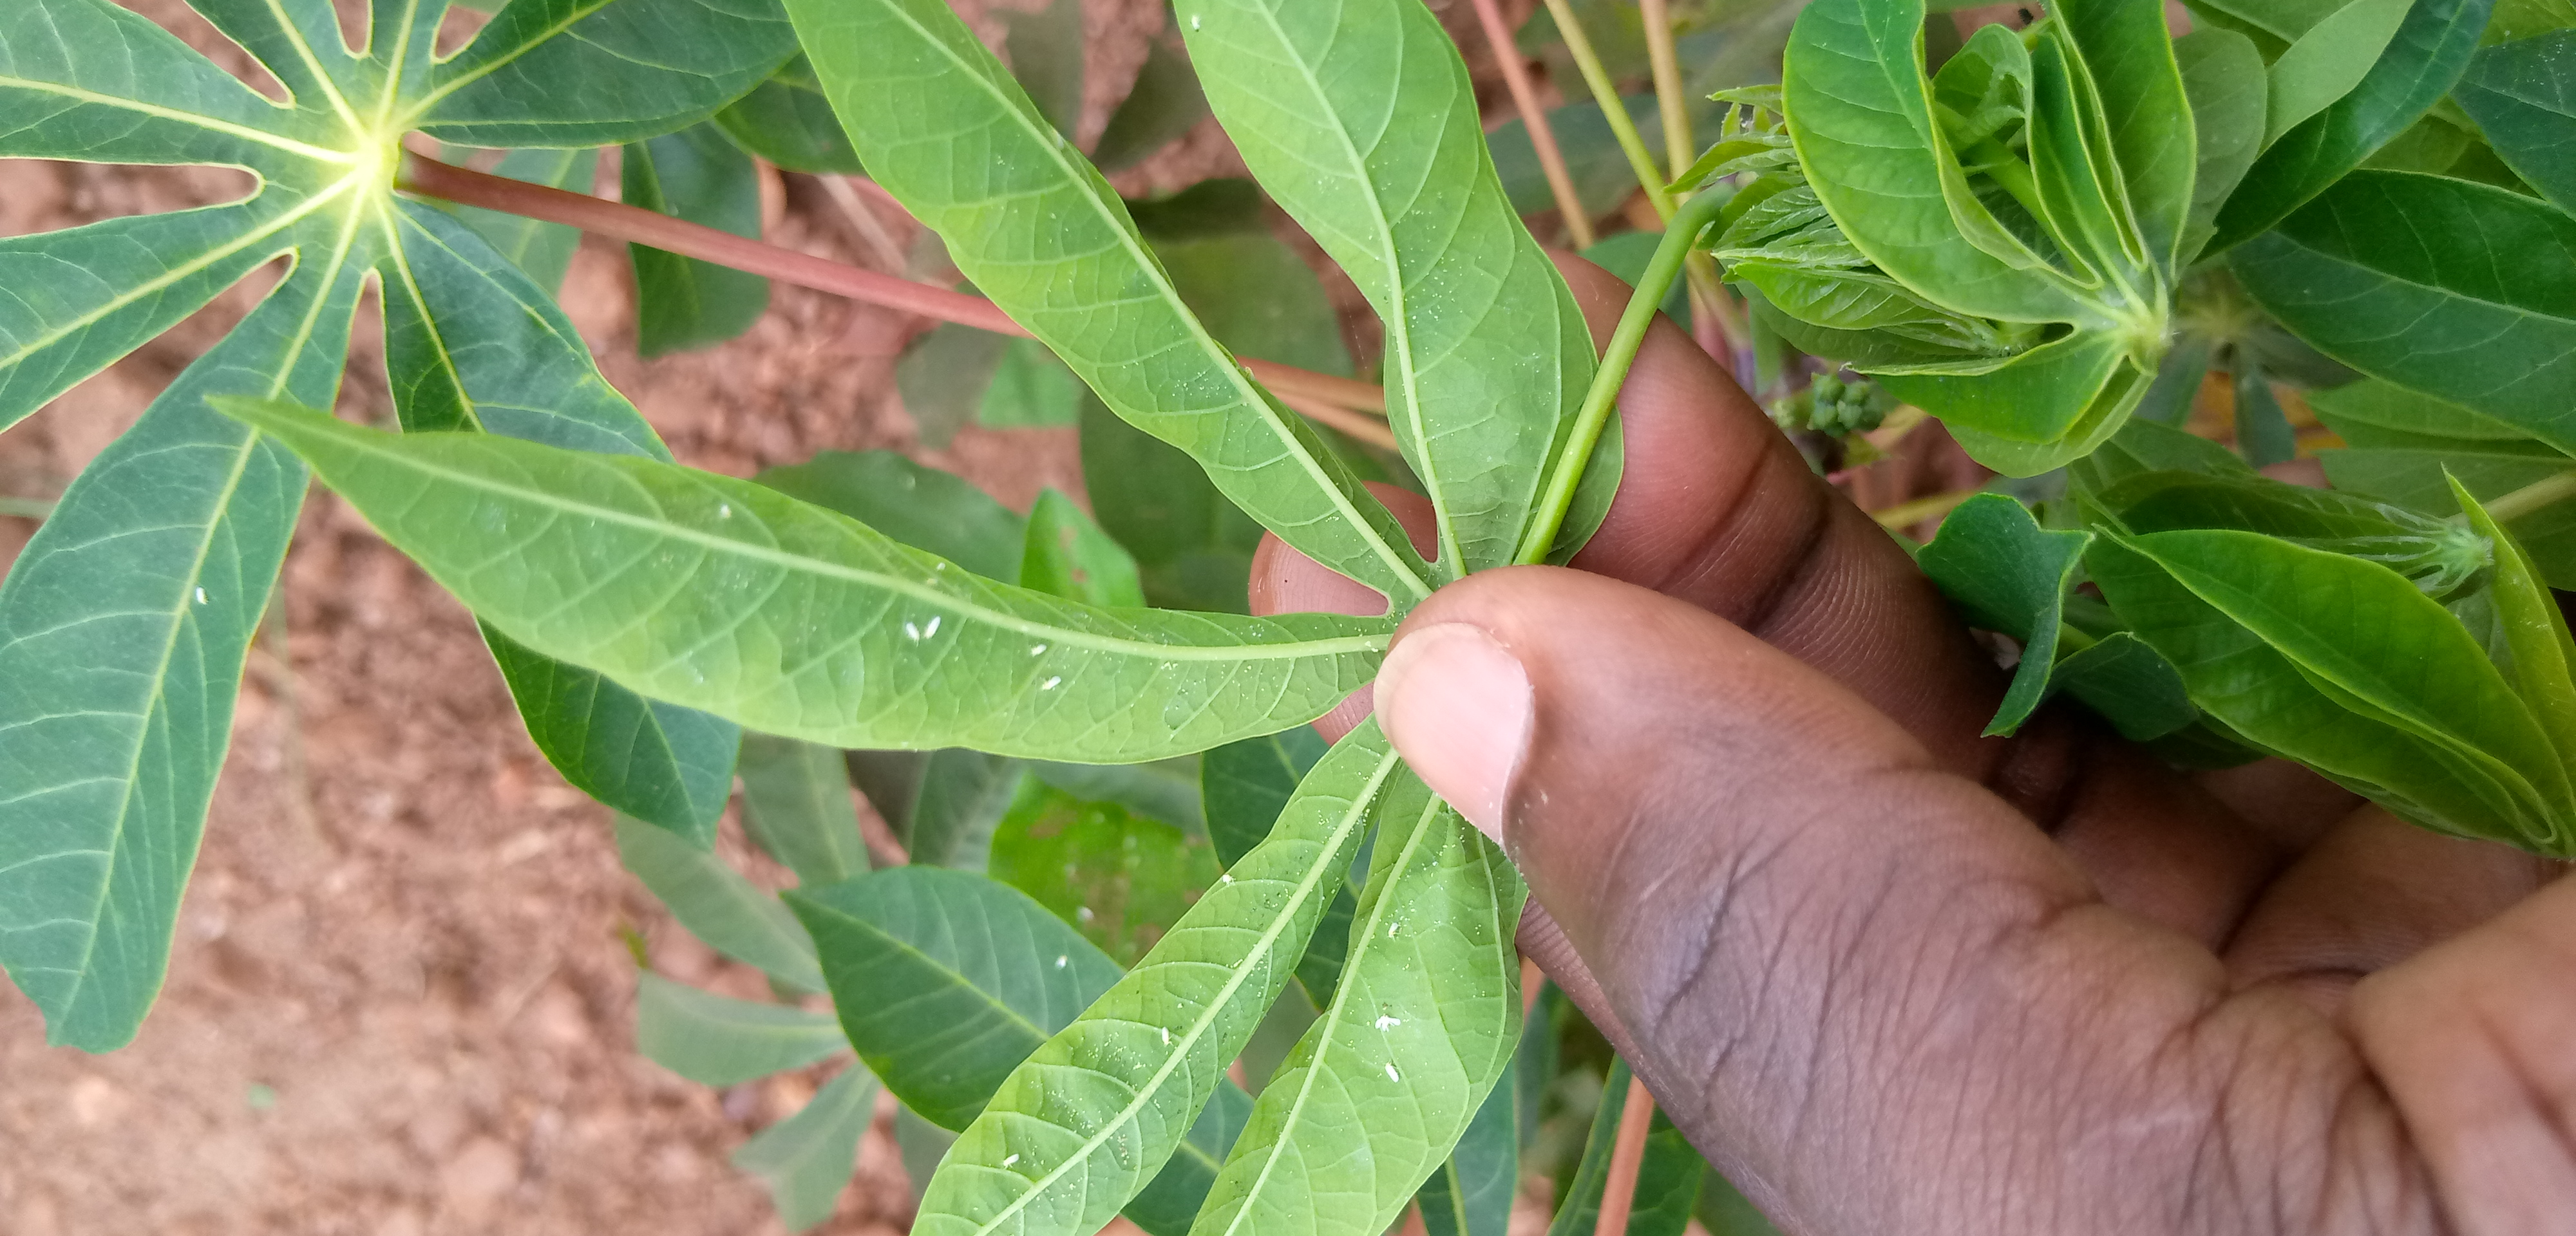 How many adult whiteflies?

13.